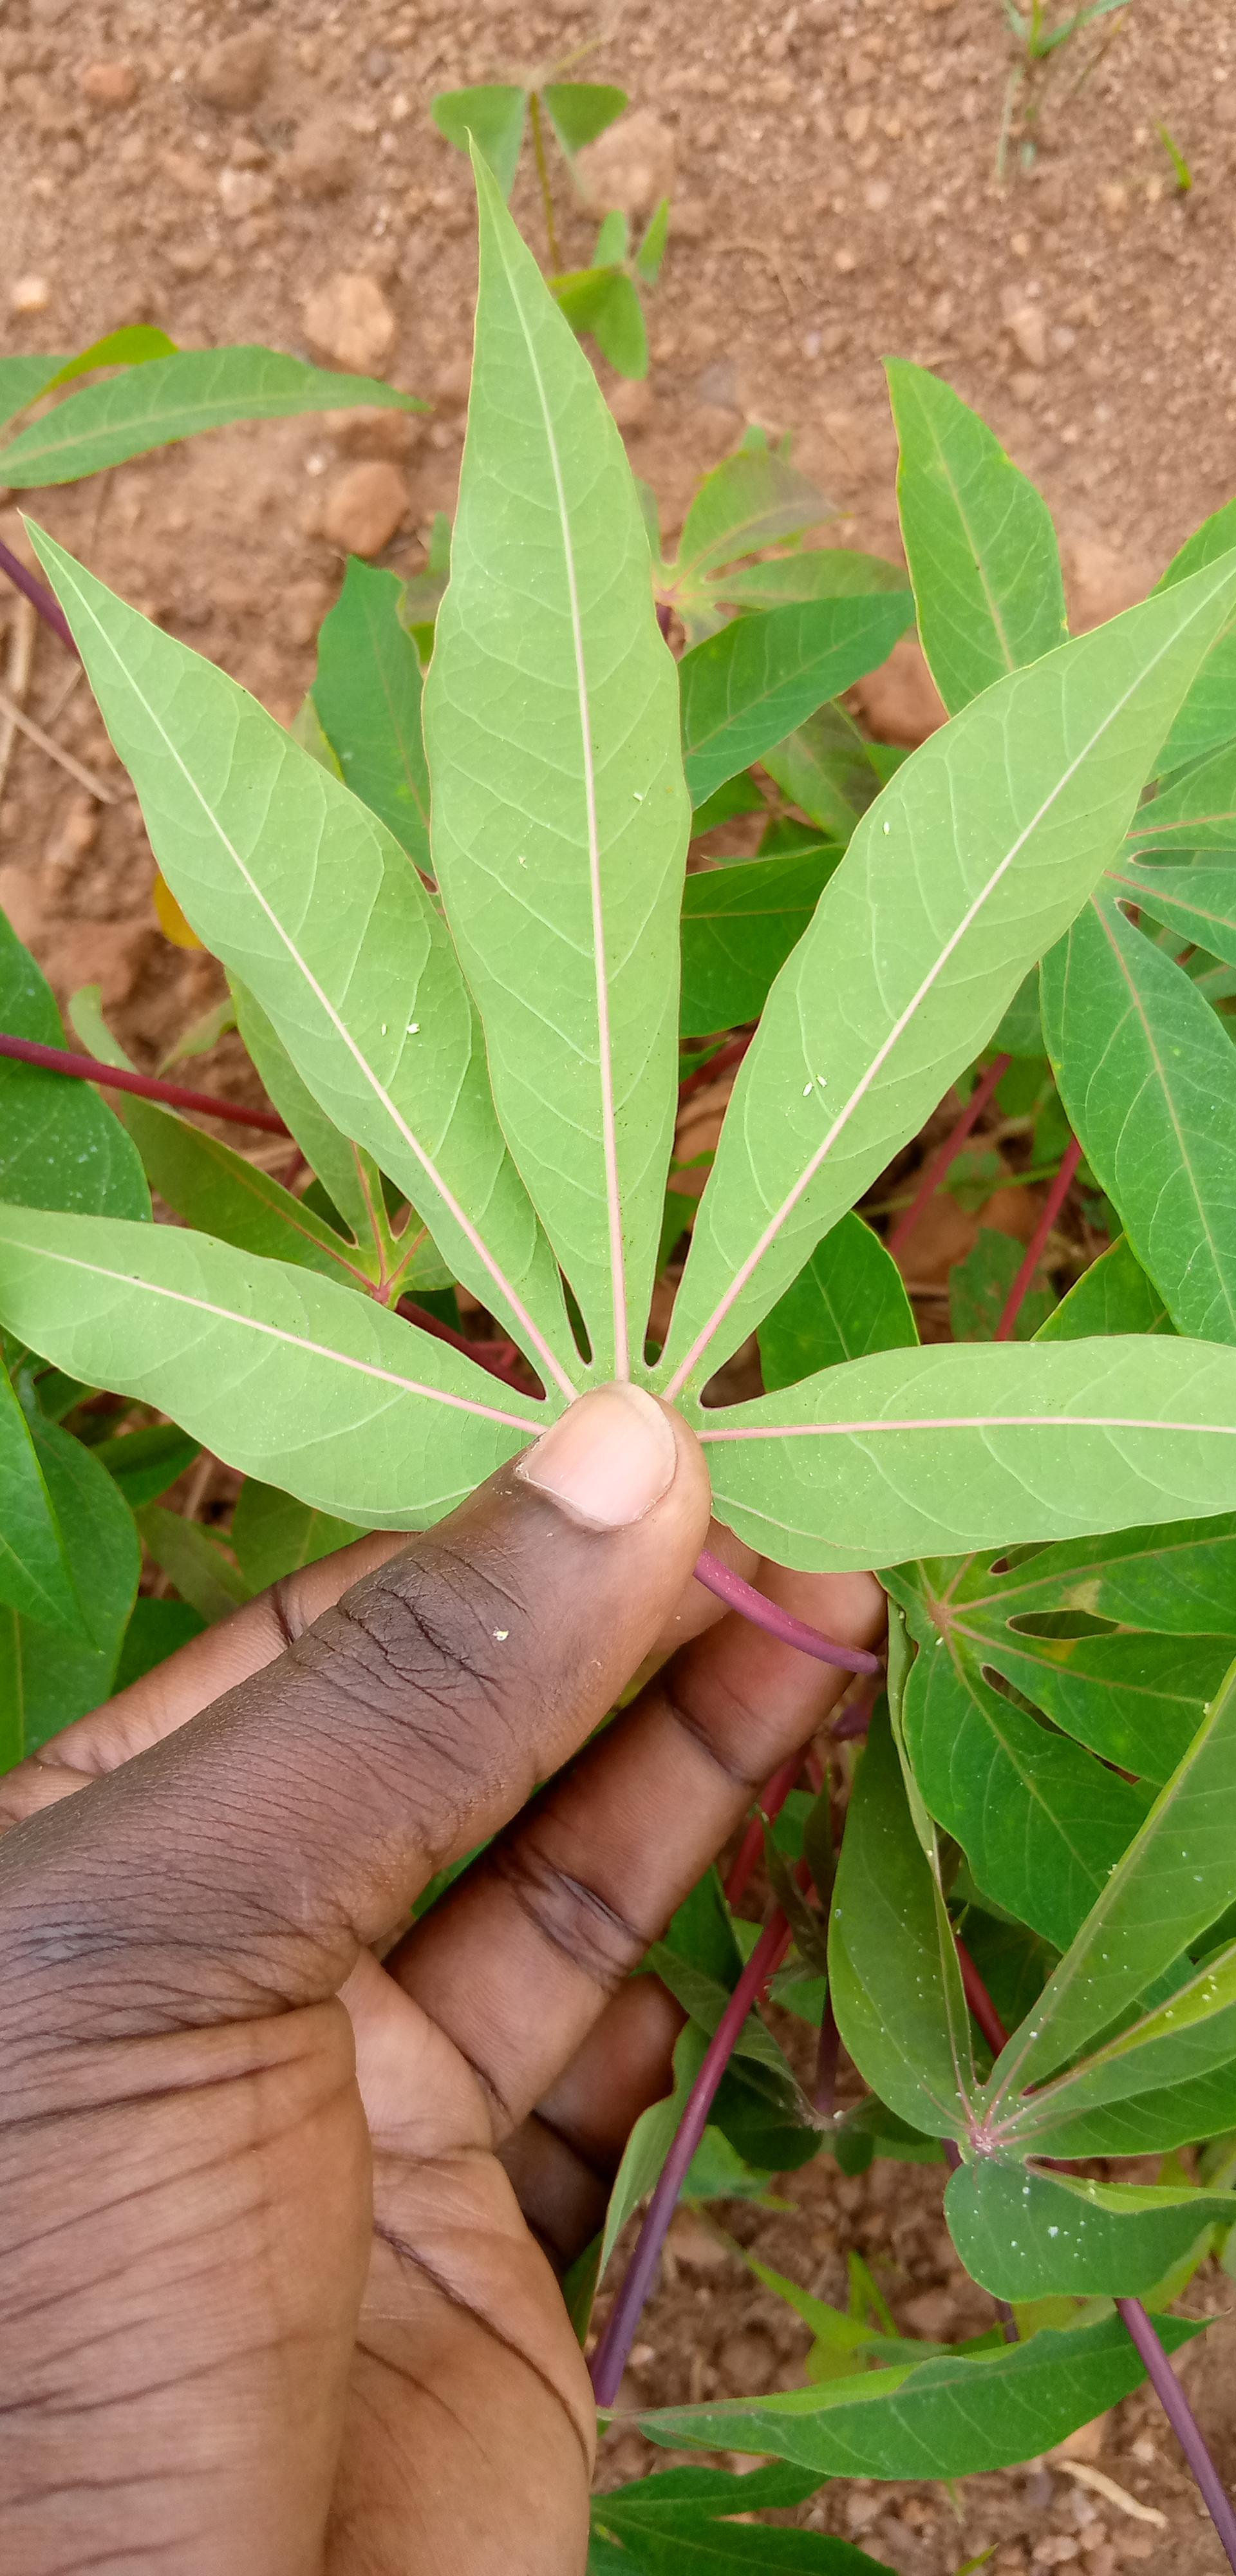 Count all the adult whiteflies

9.